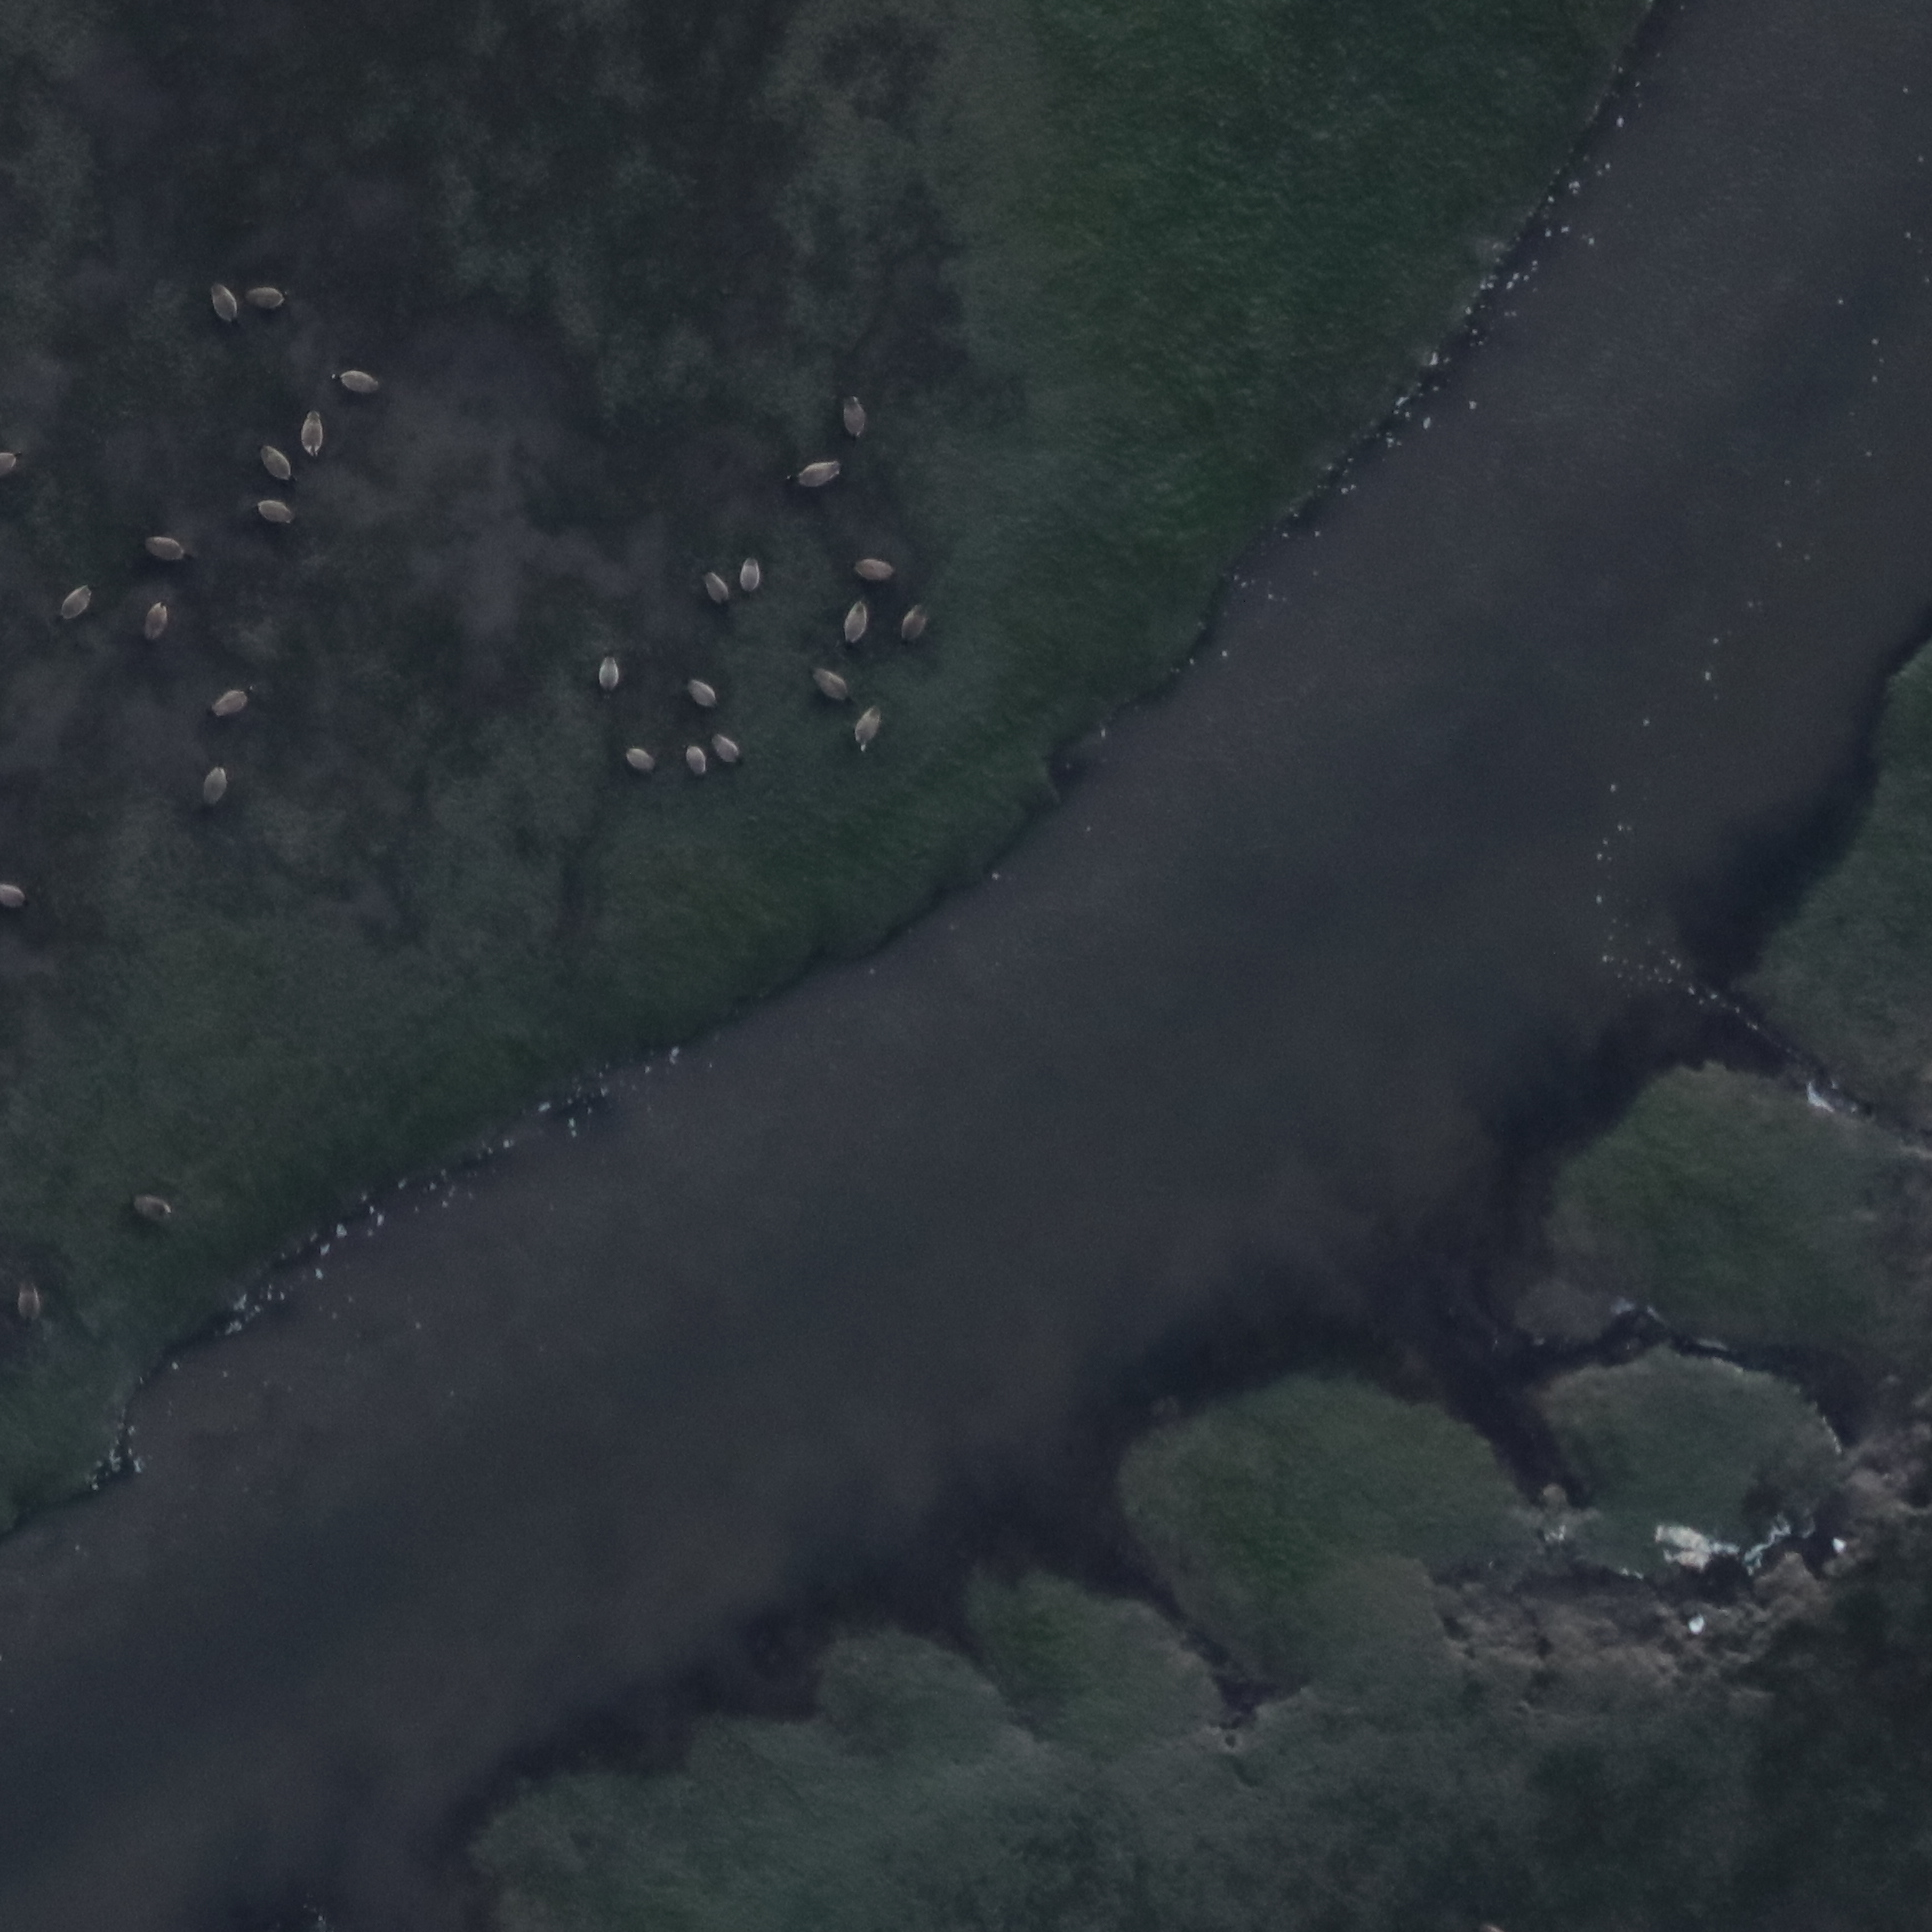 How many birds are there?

28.